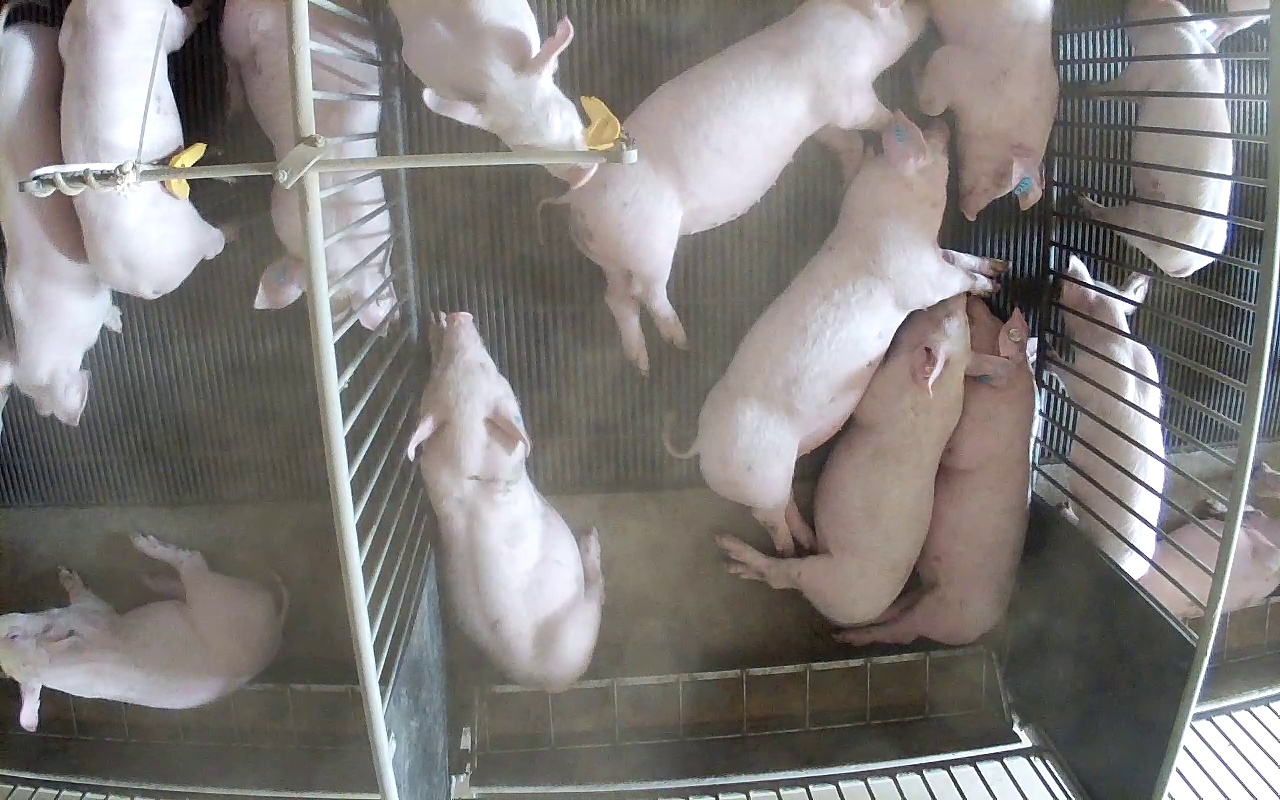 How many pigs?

14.